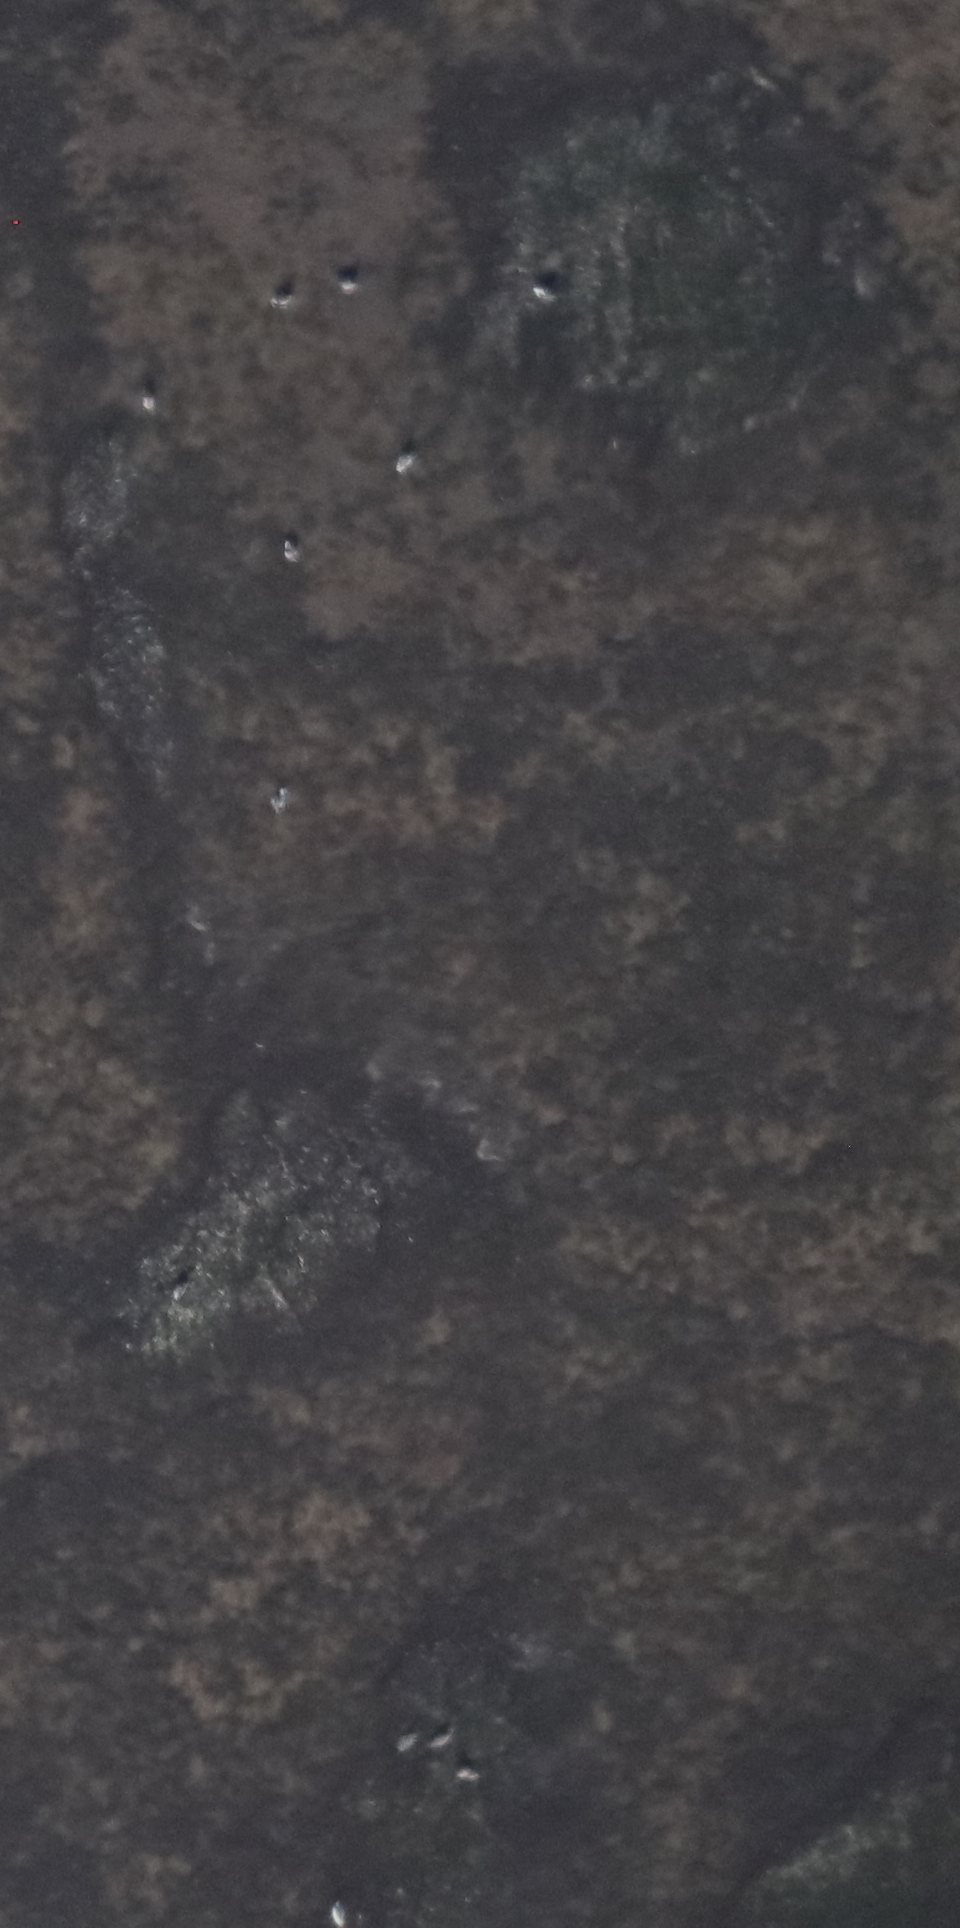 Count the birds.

12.